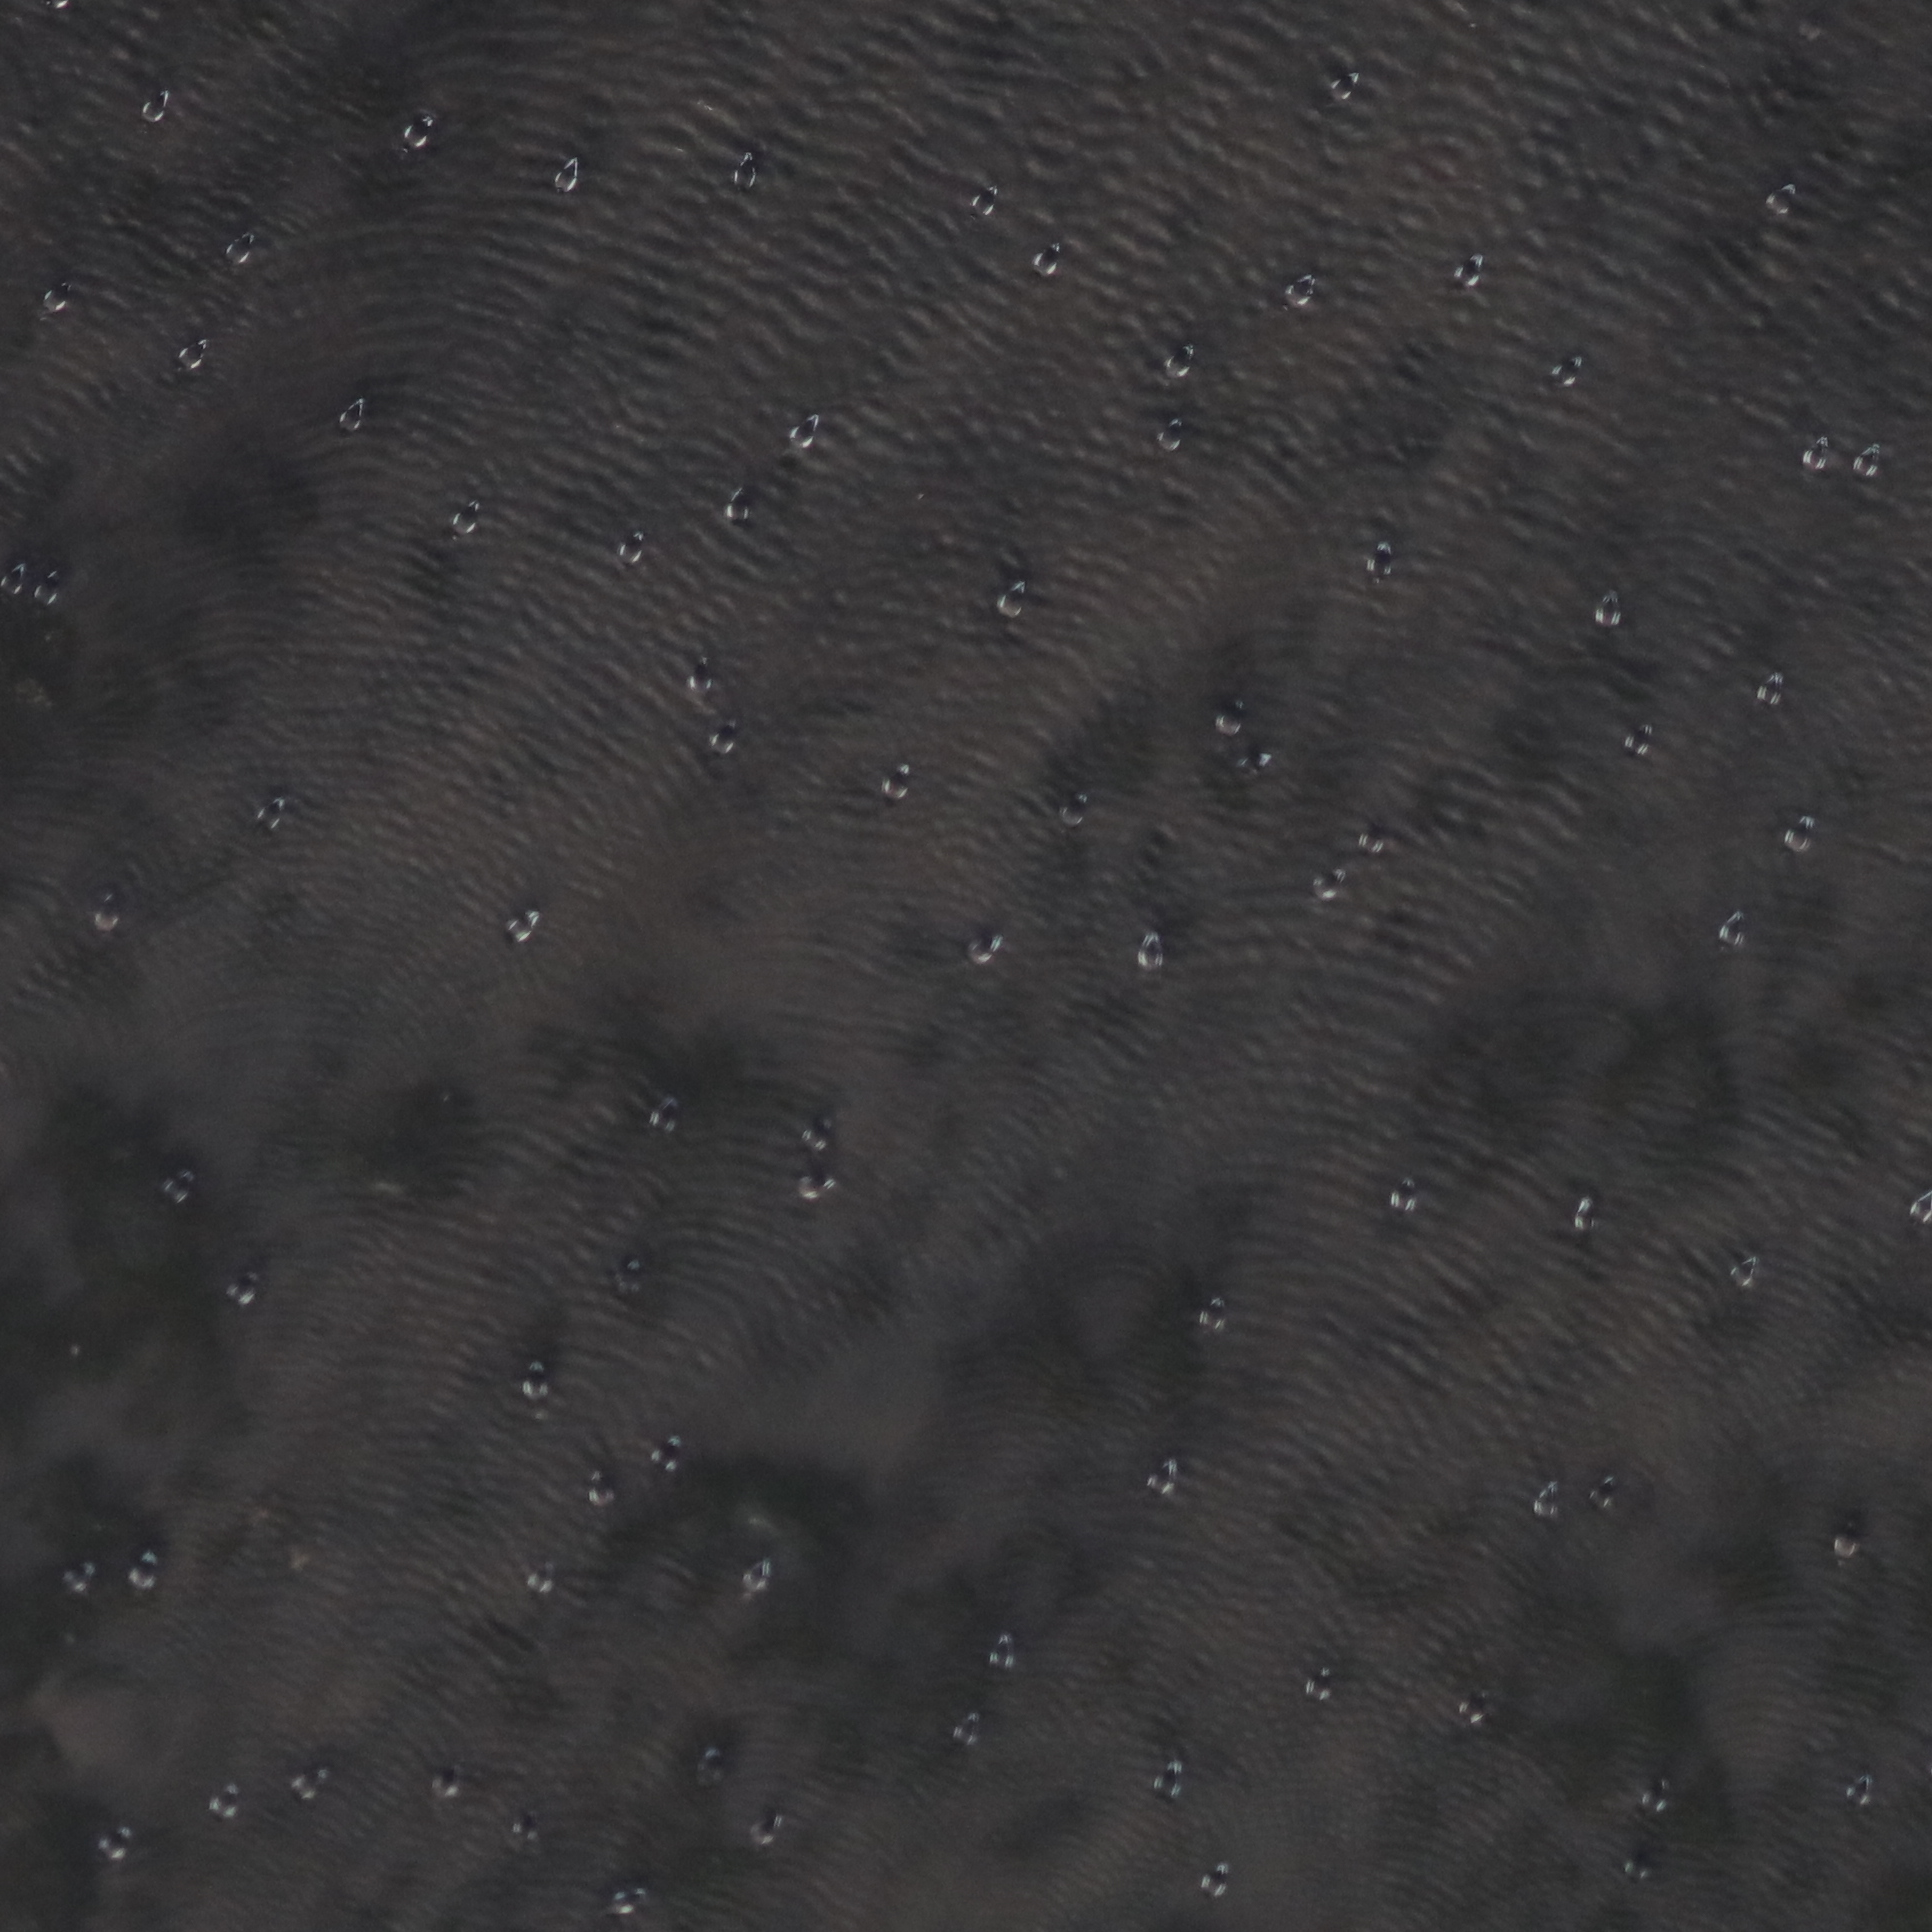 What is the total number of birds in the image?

83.